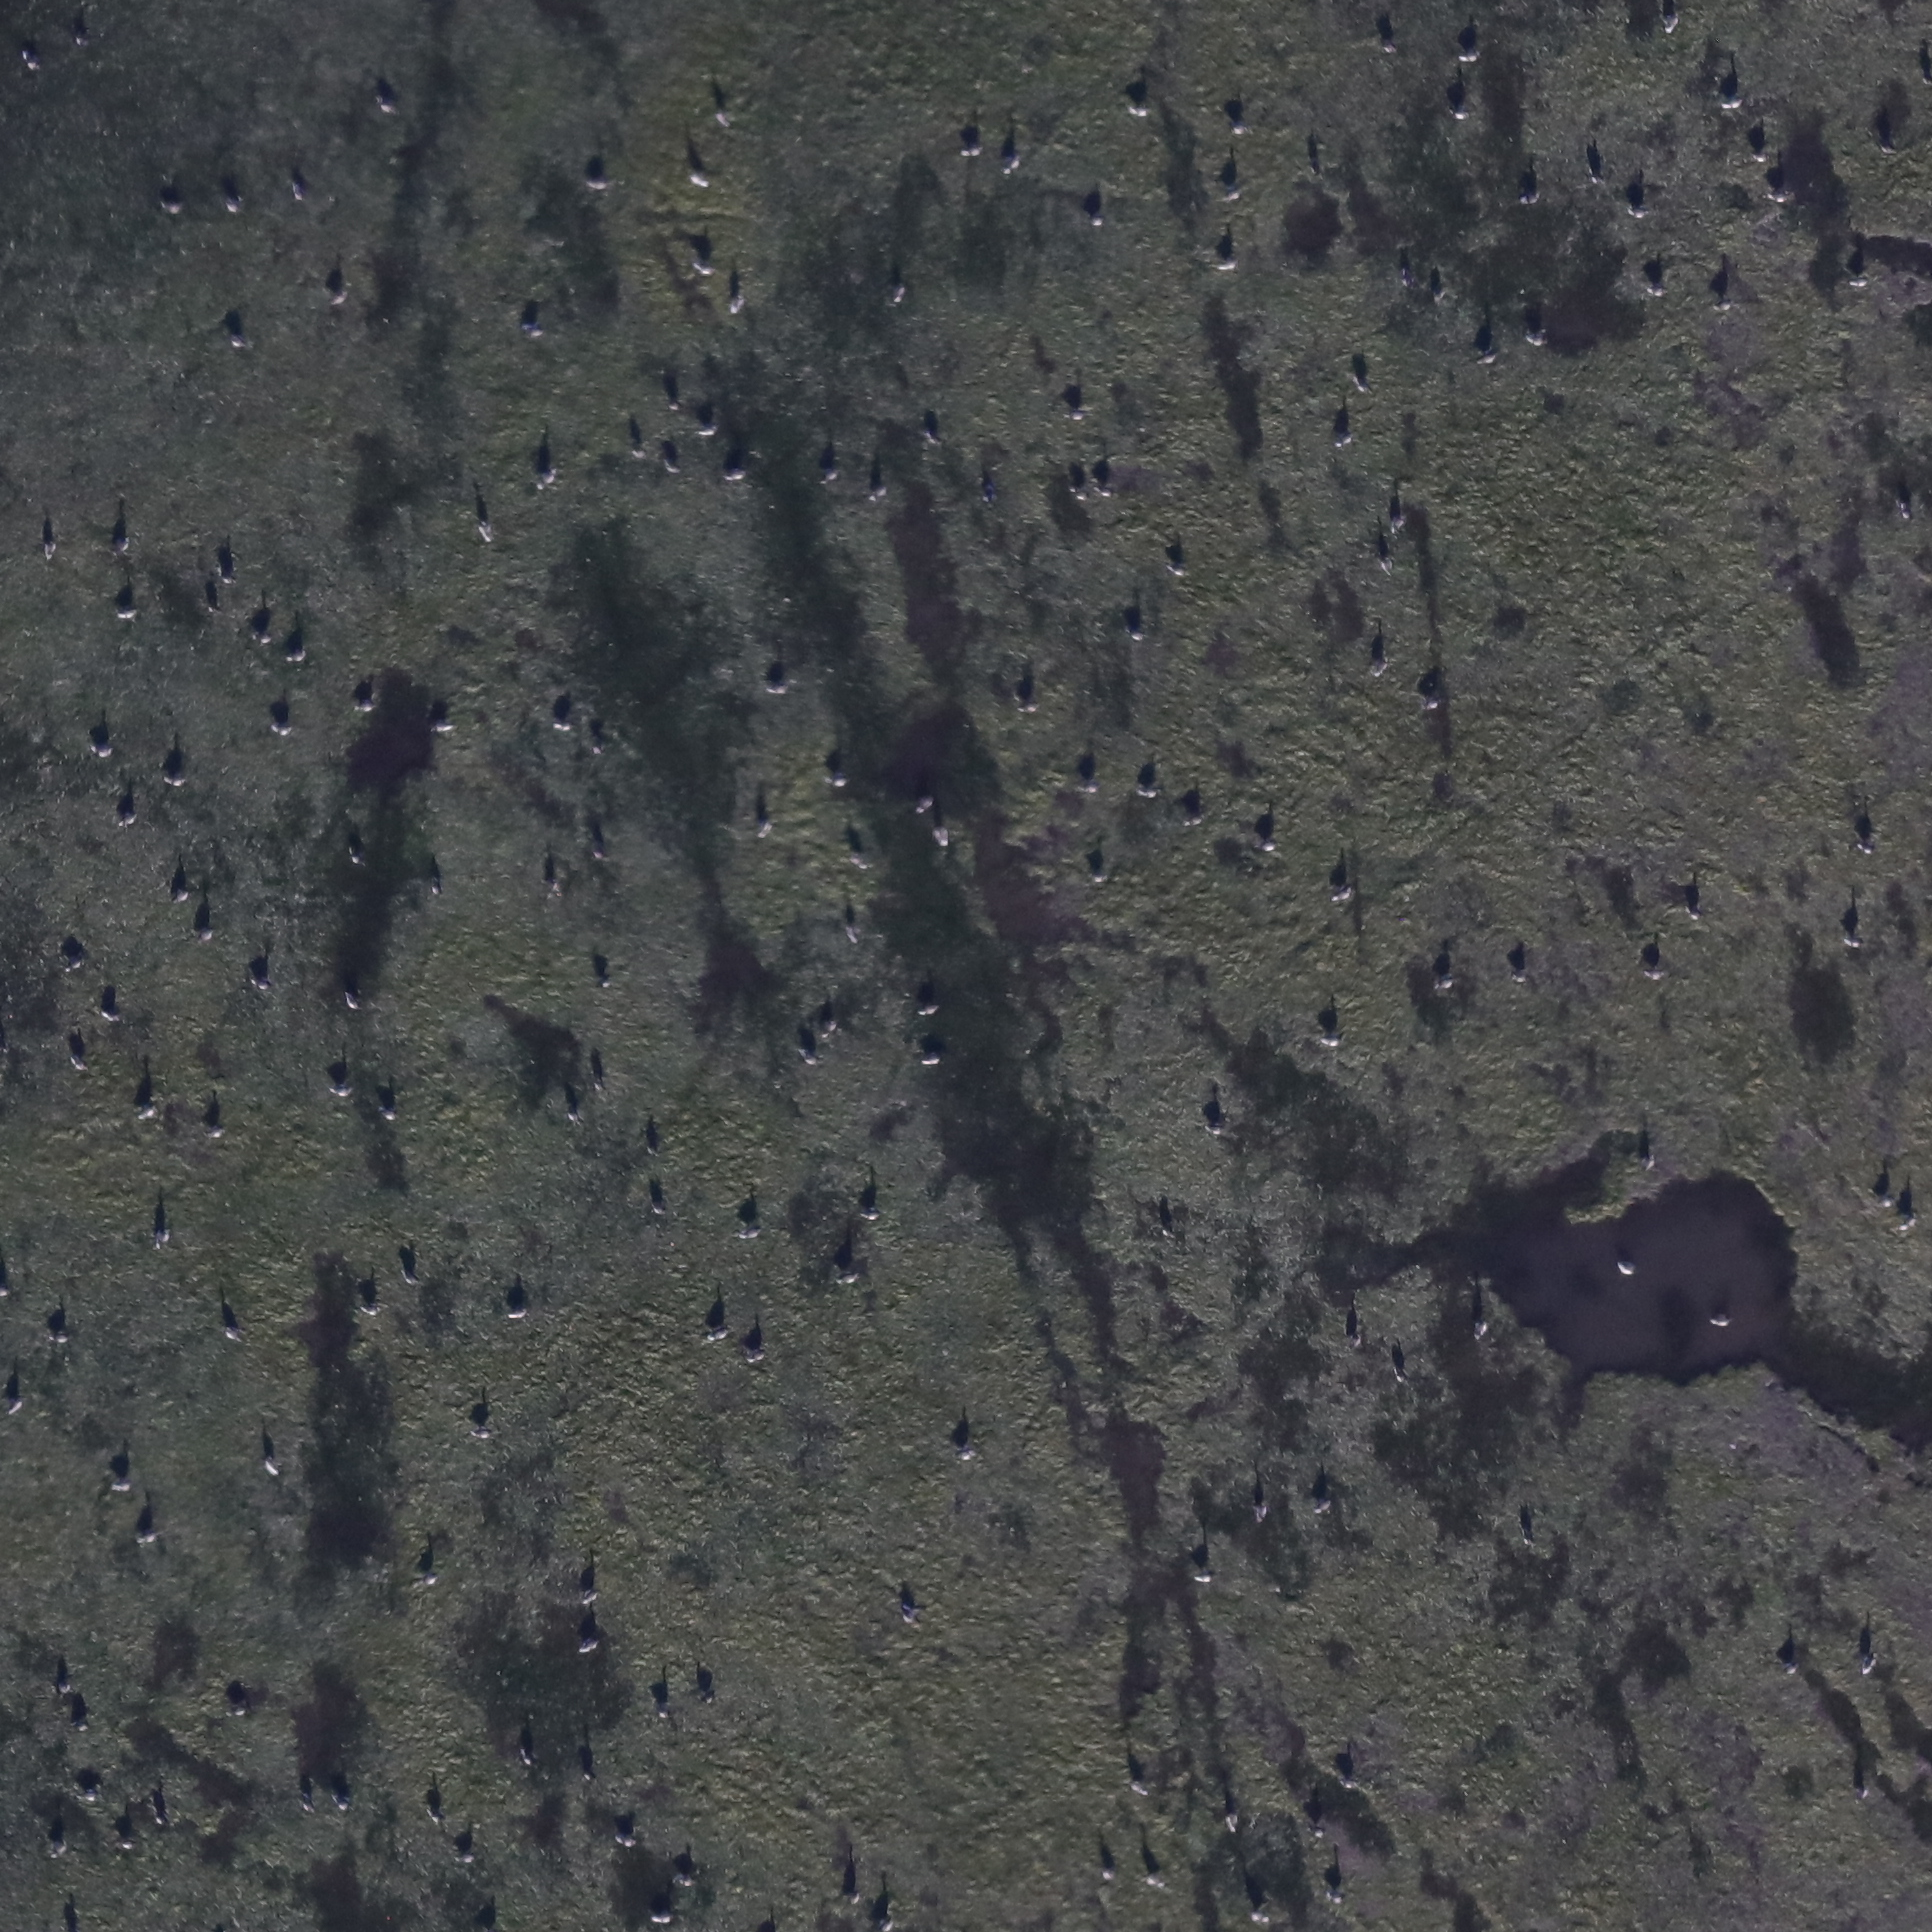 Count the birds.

194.